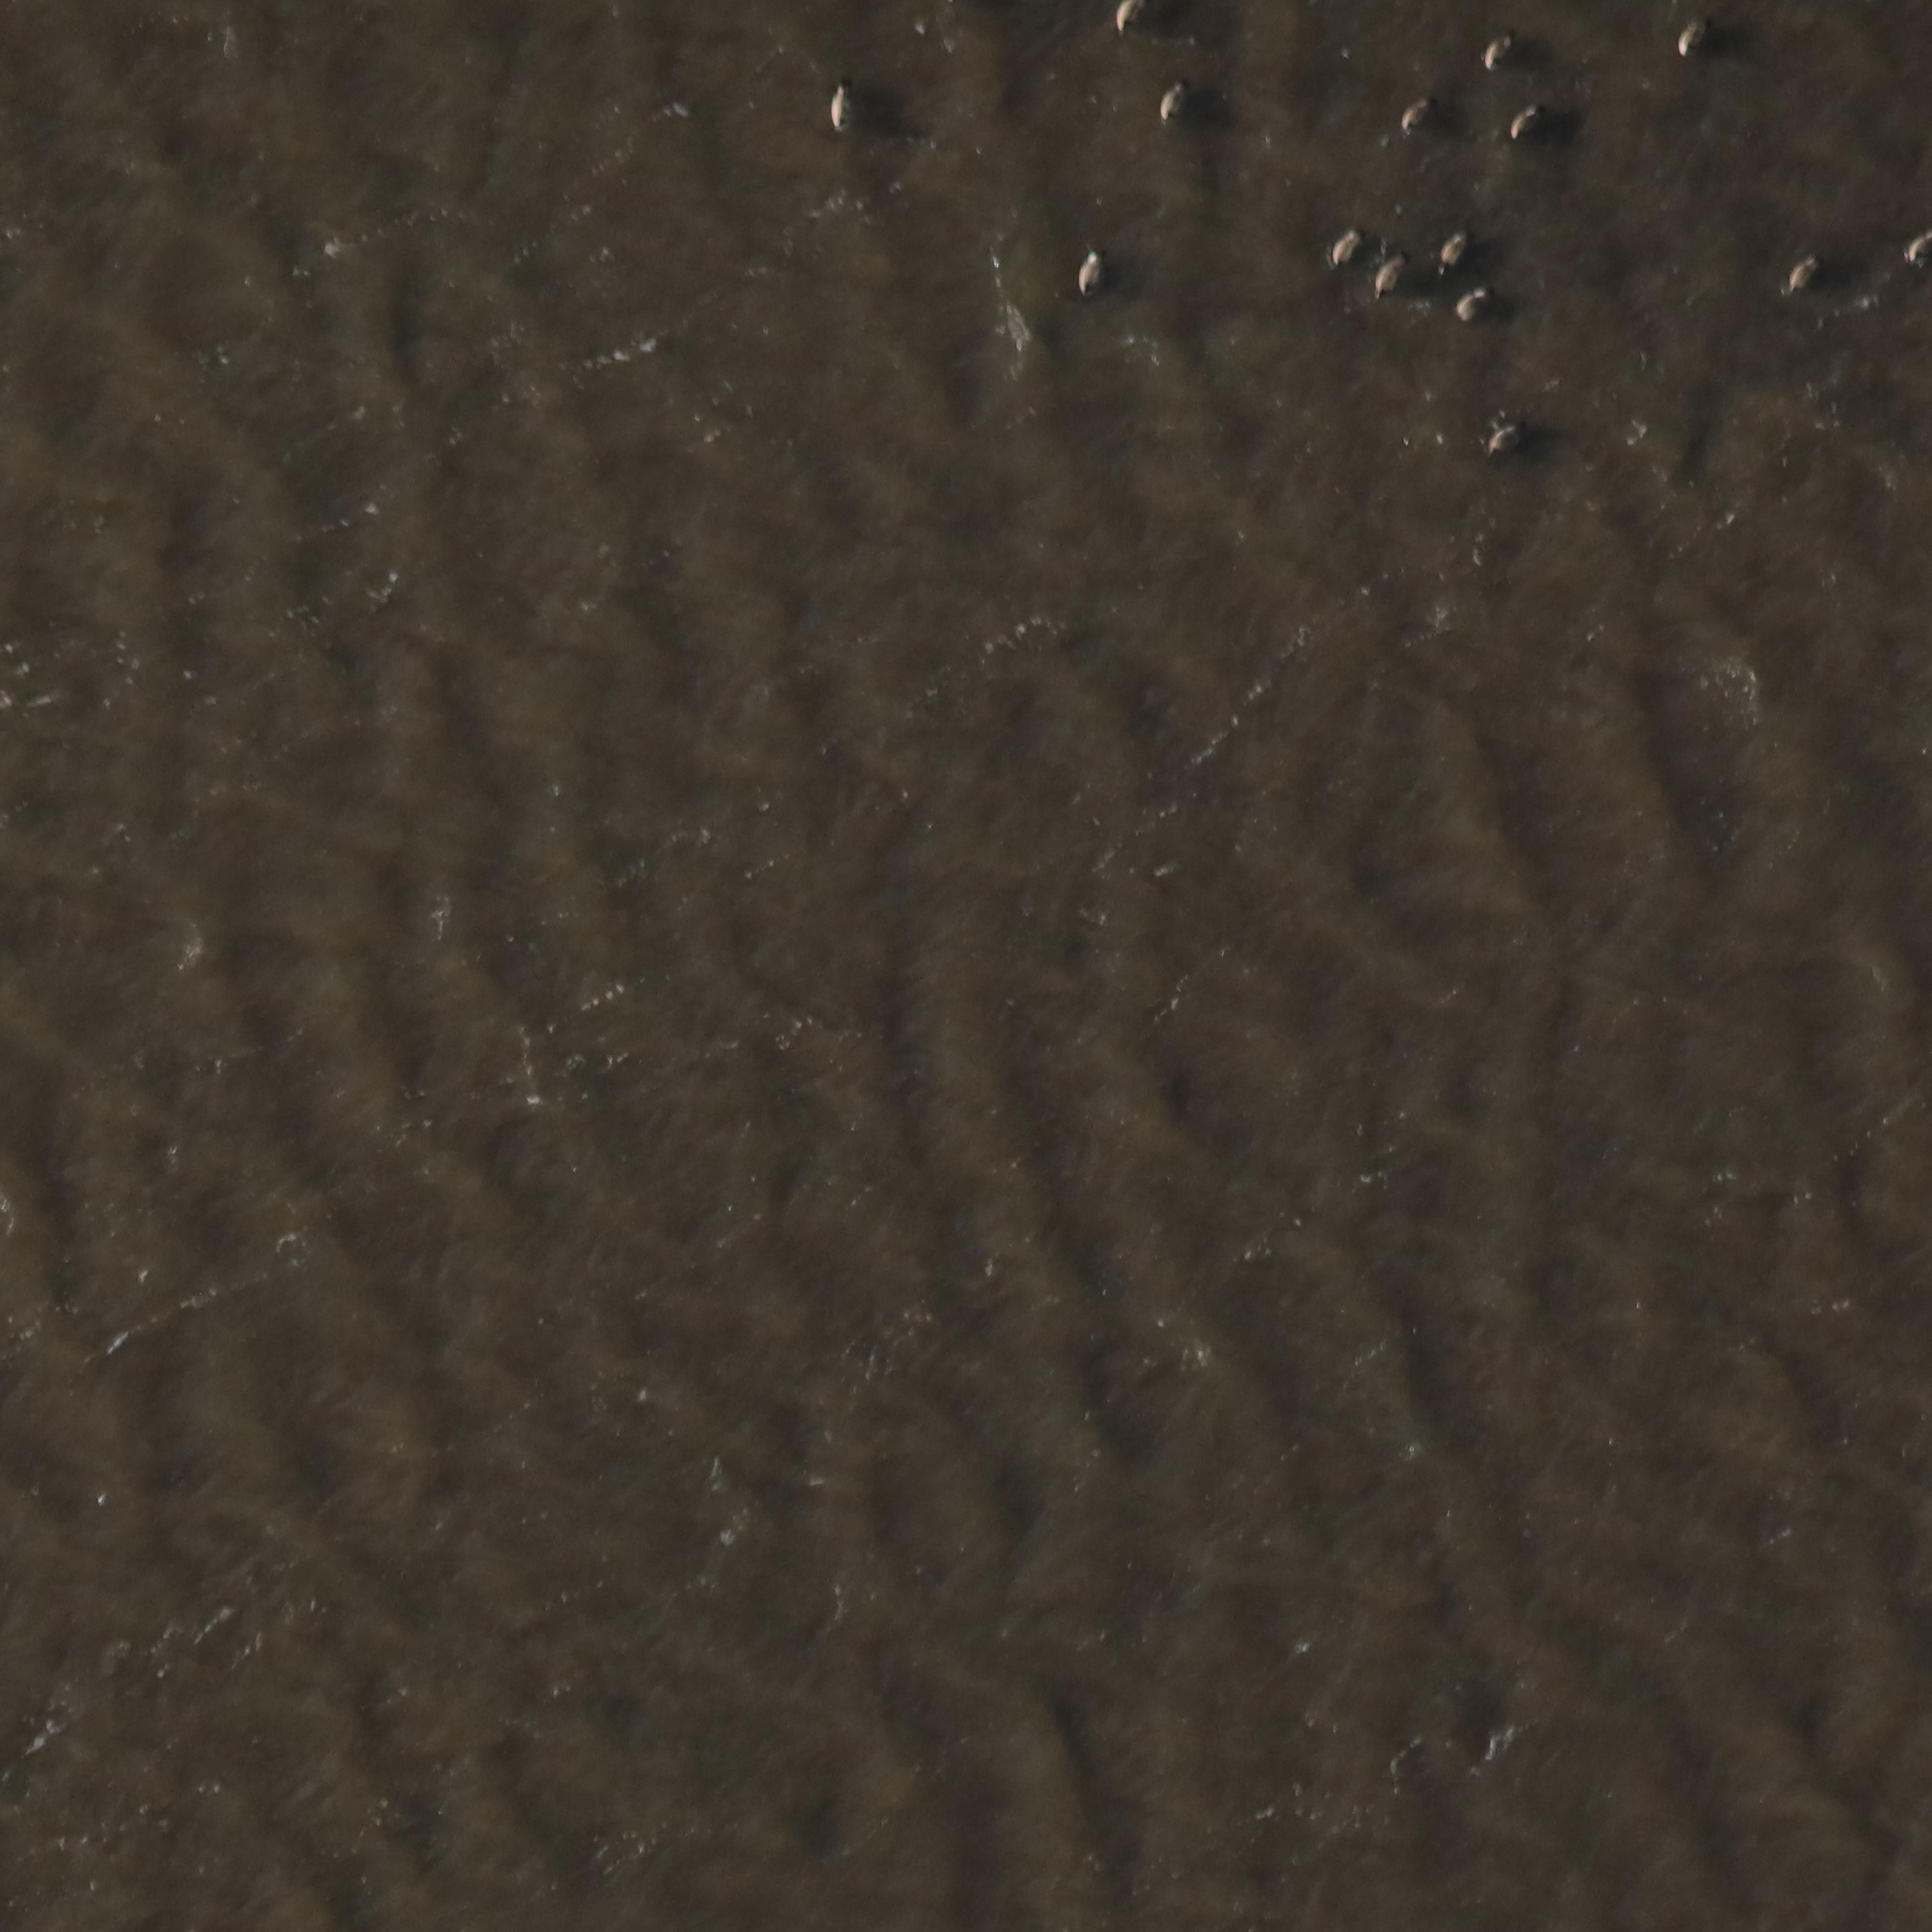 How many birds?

15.